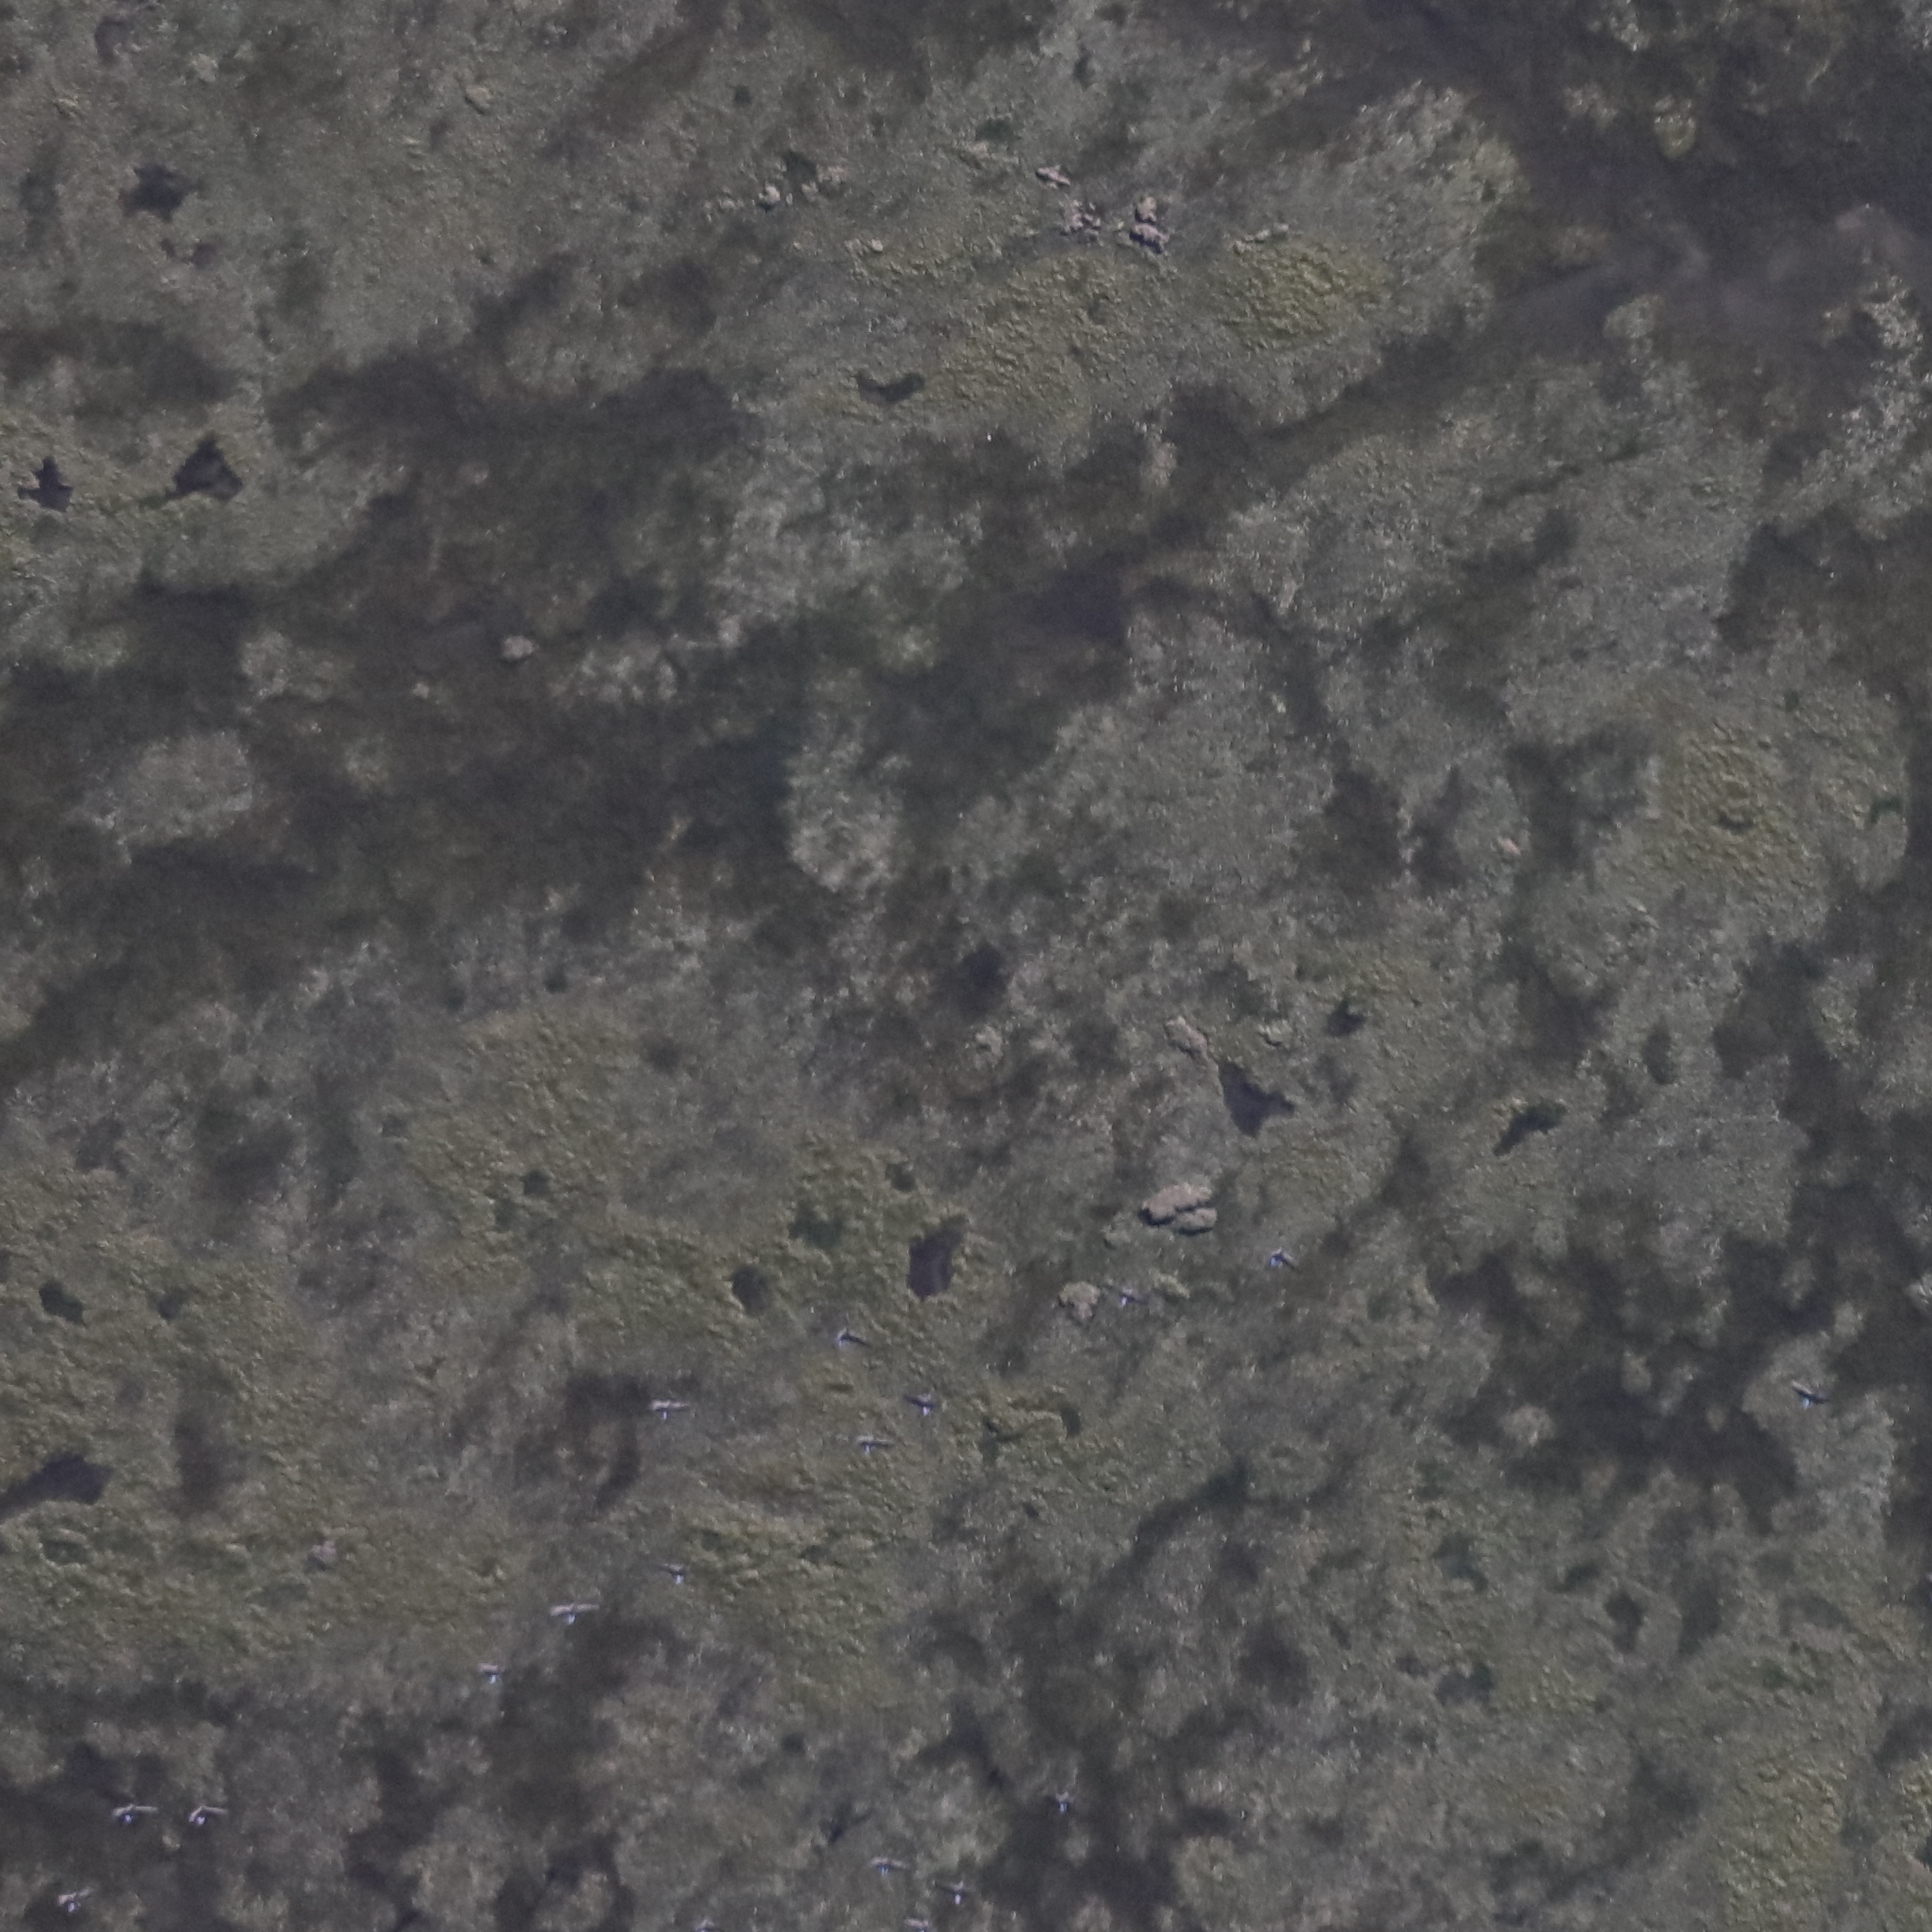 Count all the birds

18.